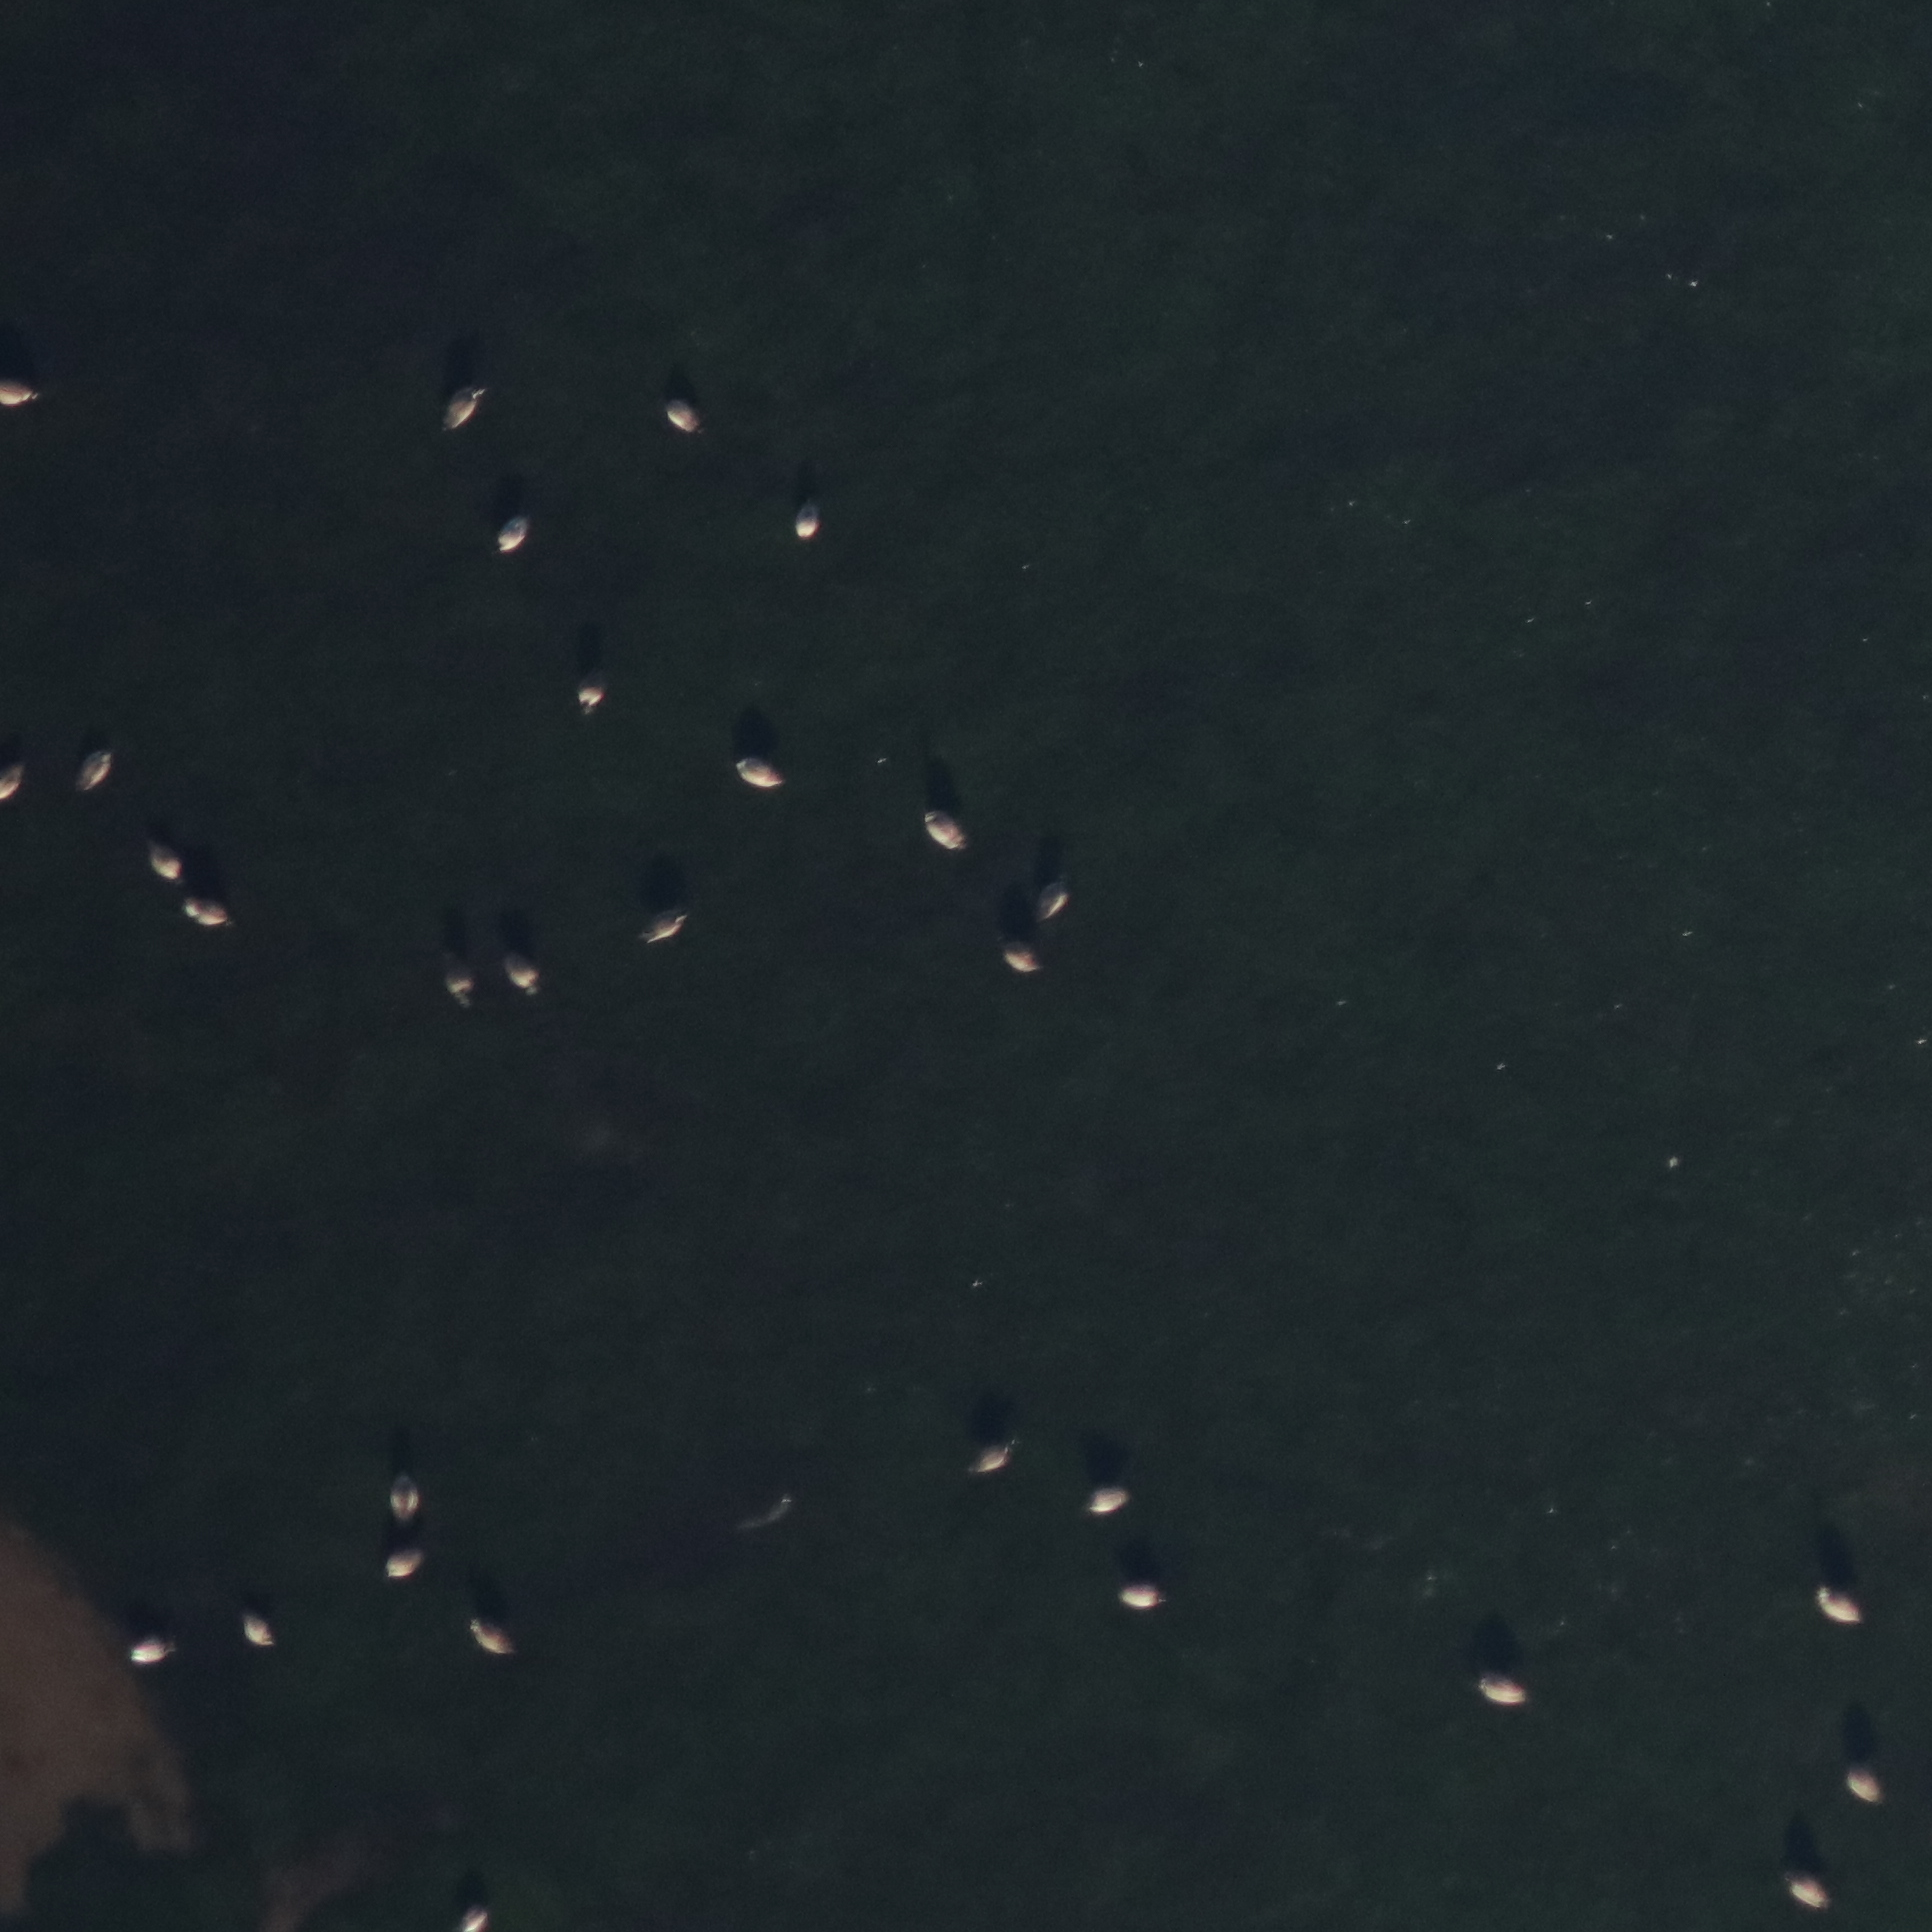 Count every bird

28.